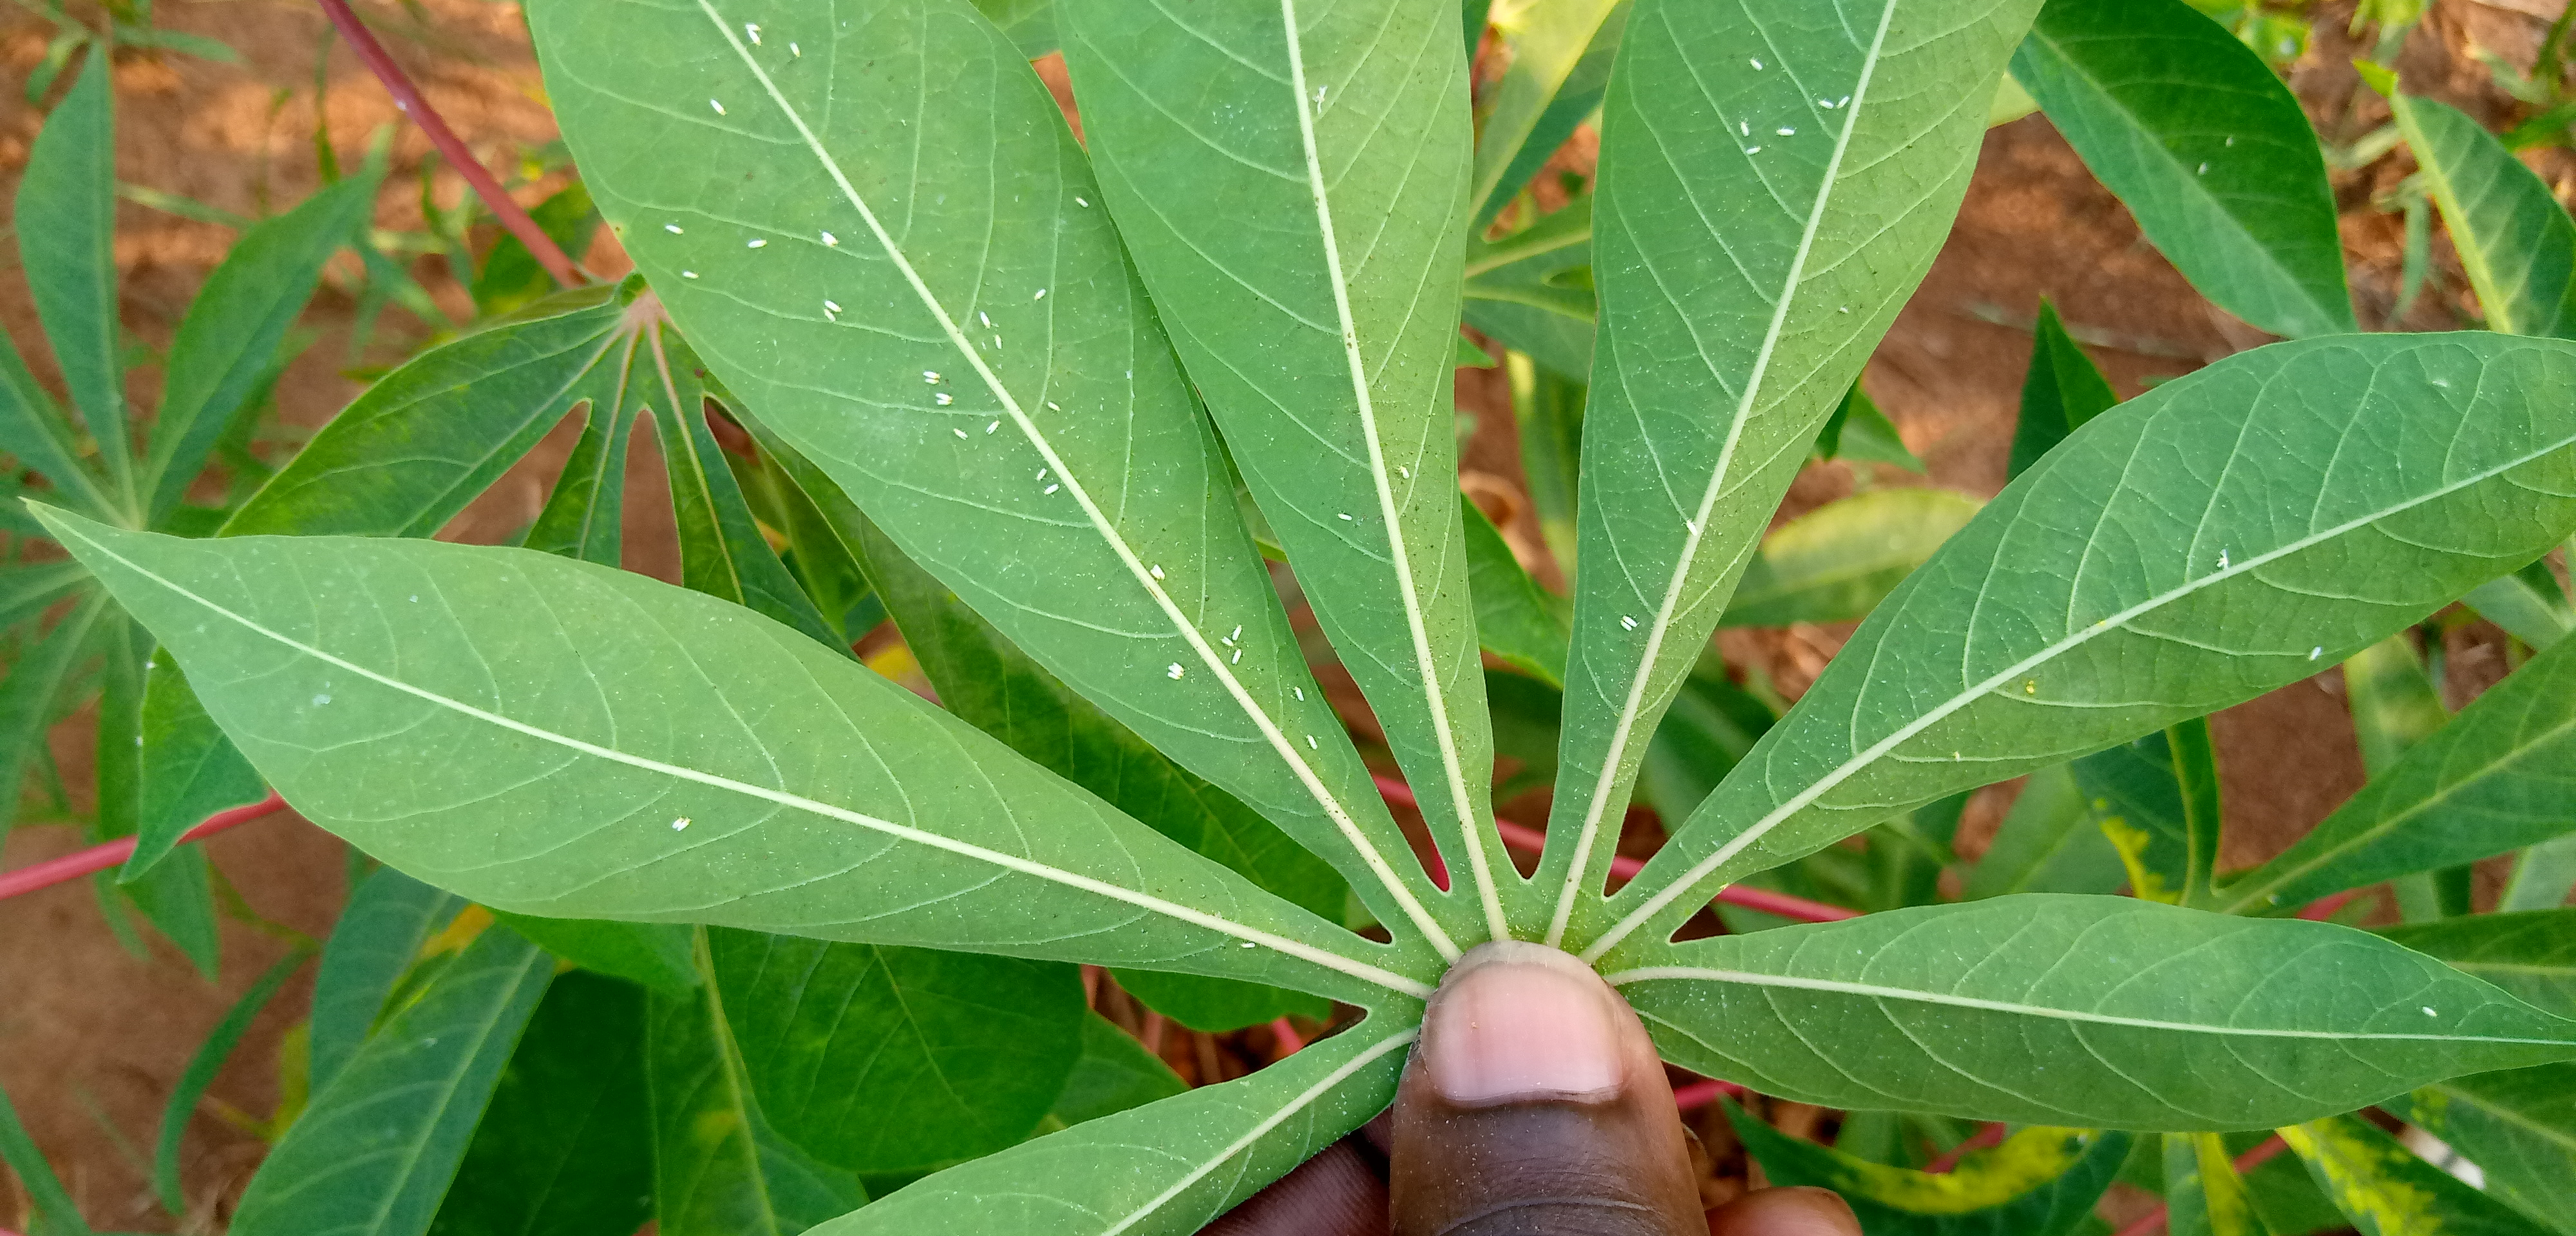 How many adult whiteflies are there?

49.